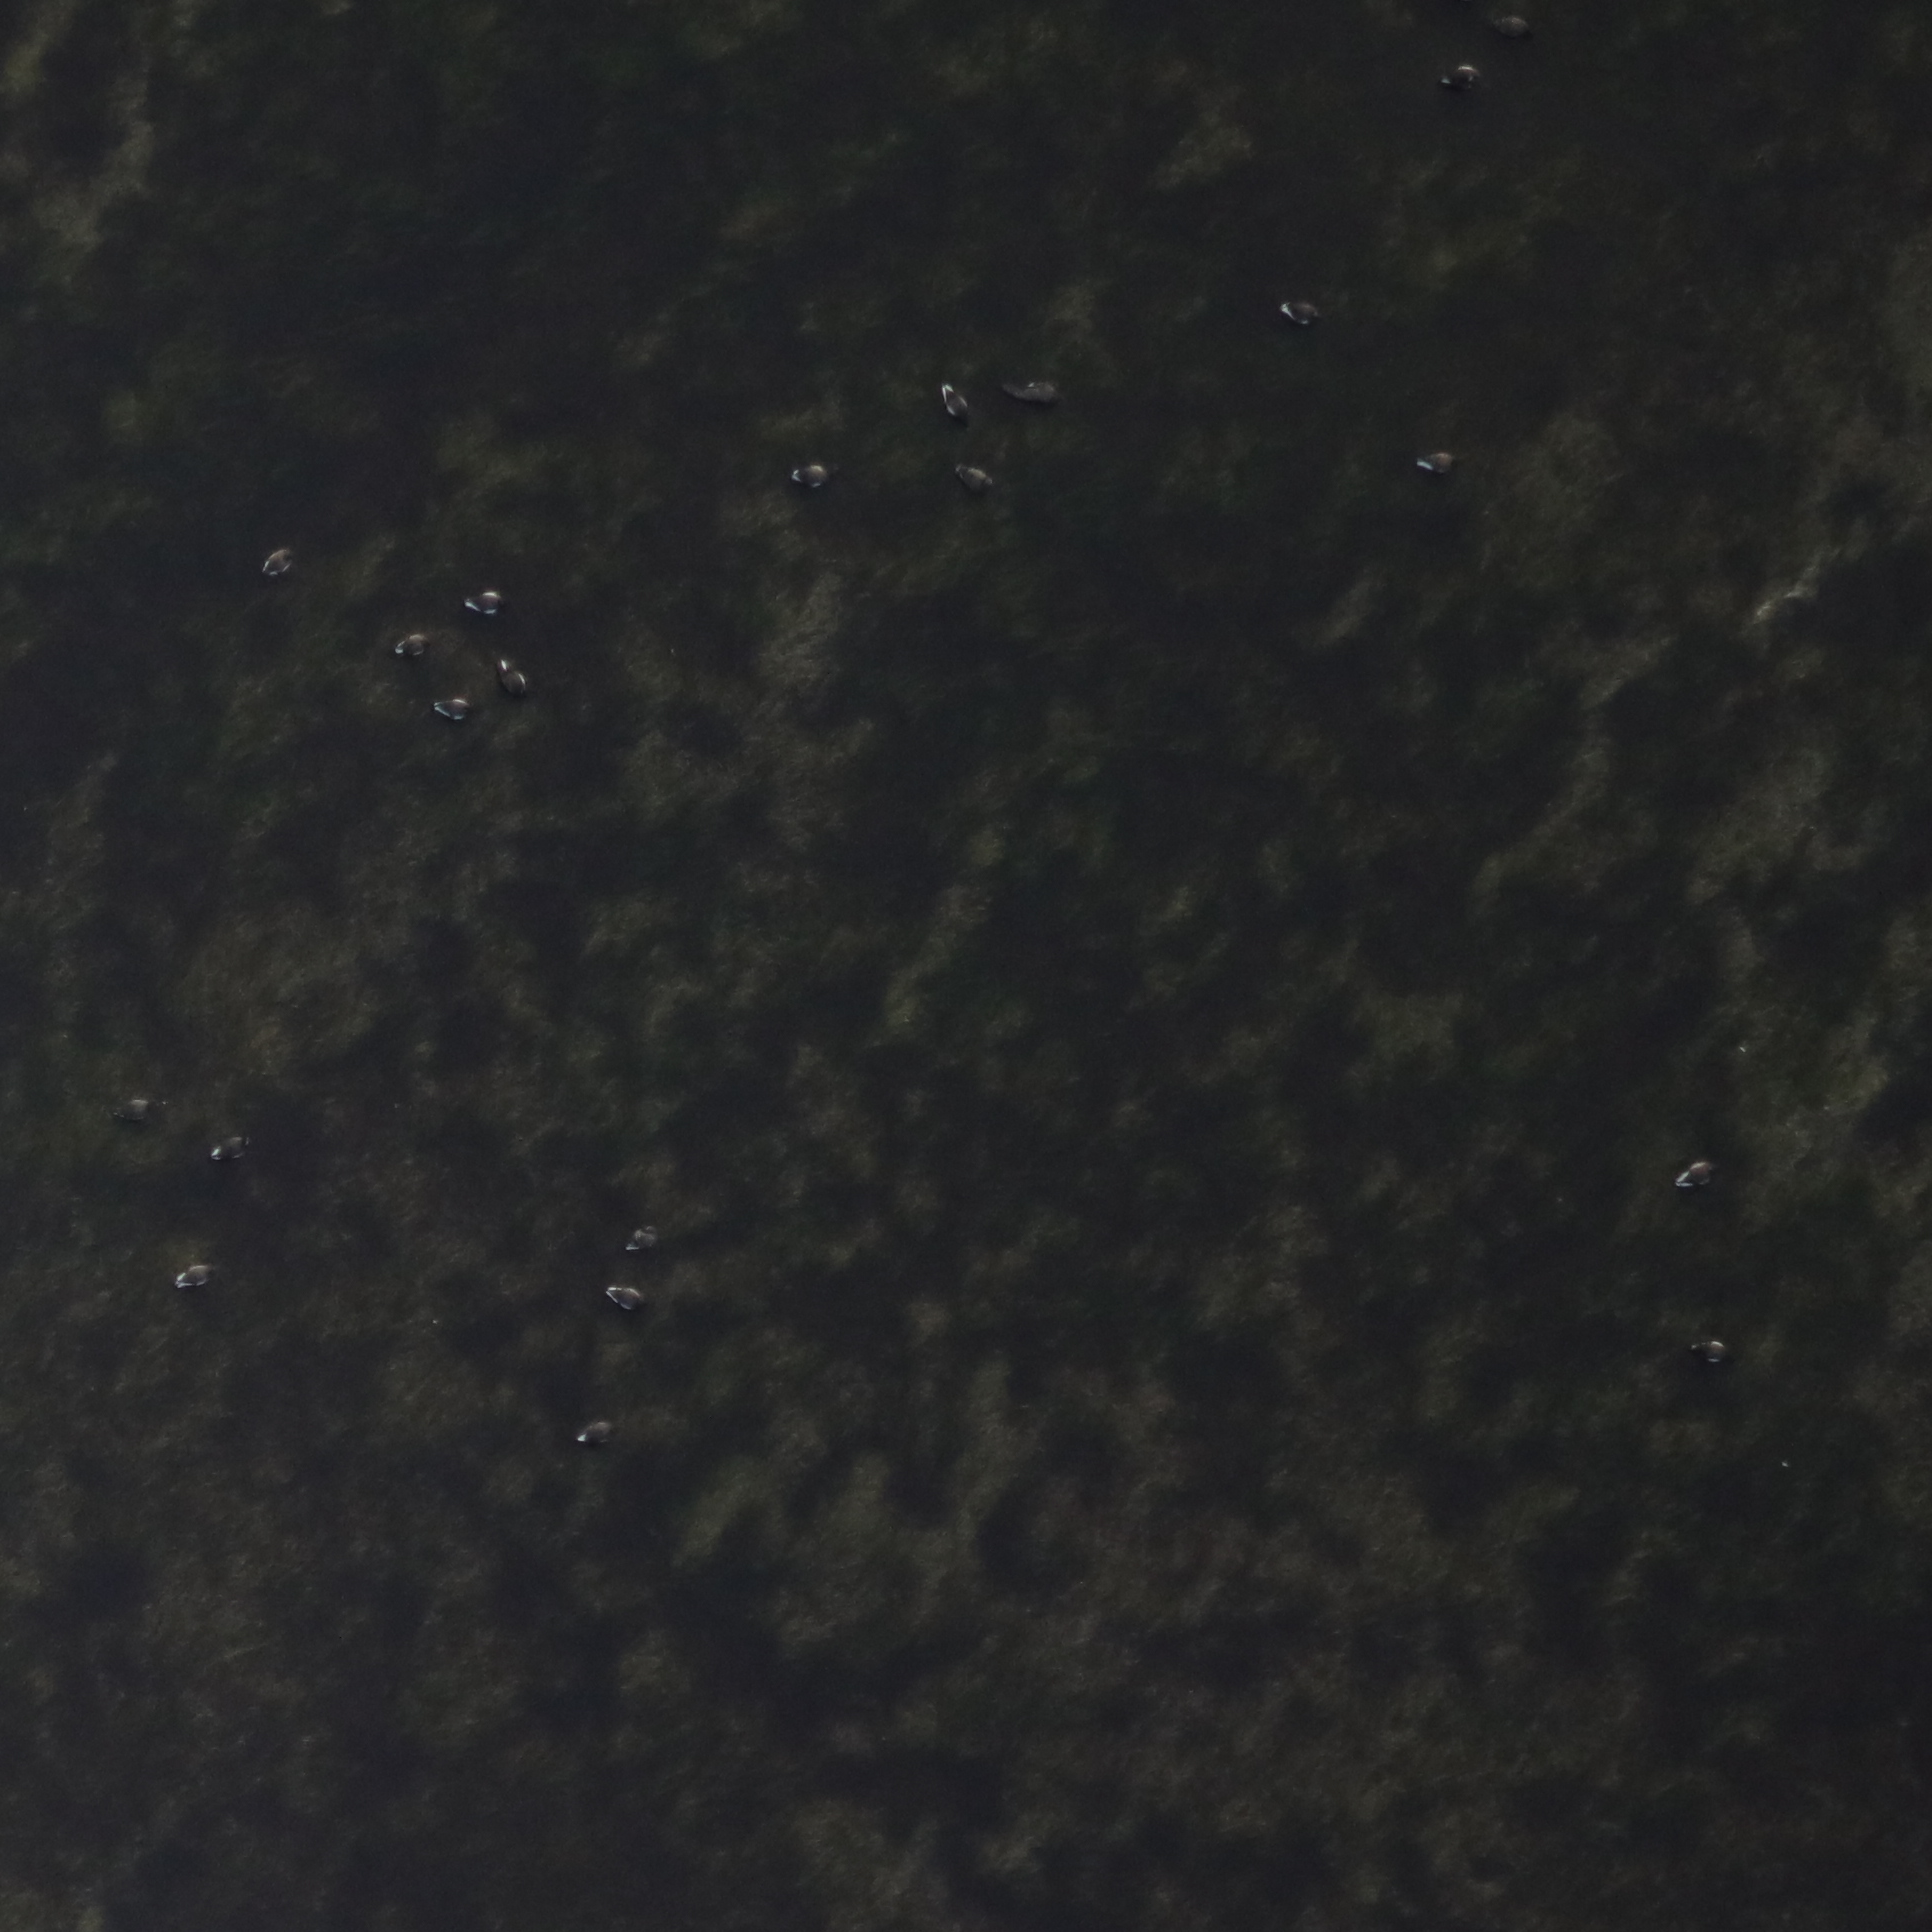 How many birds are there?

20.